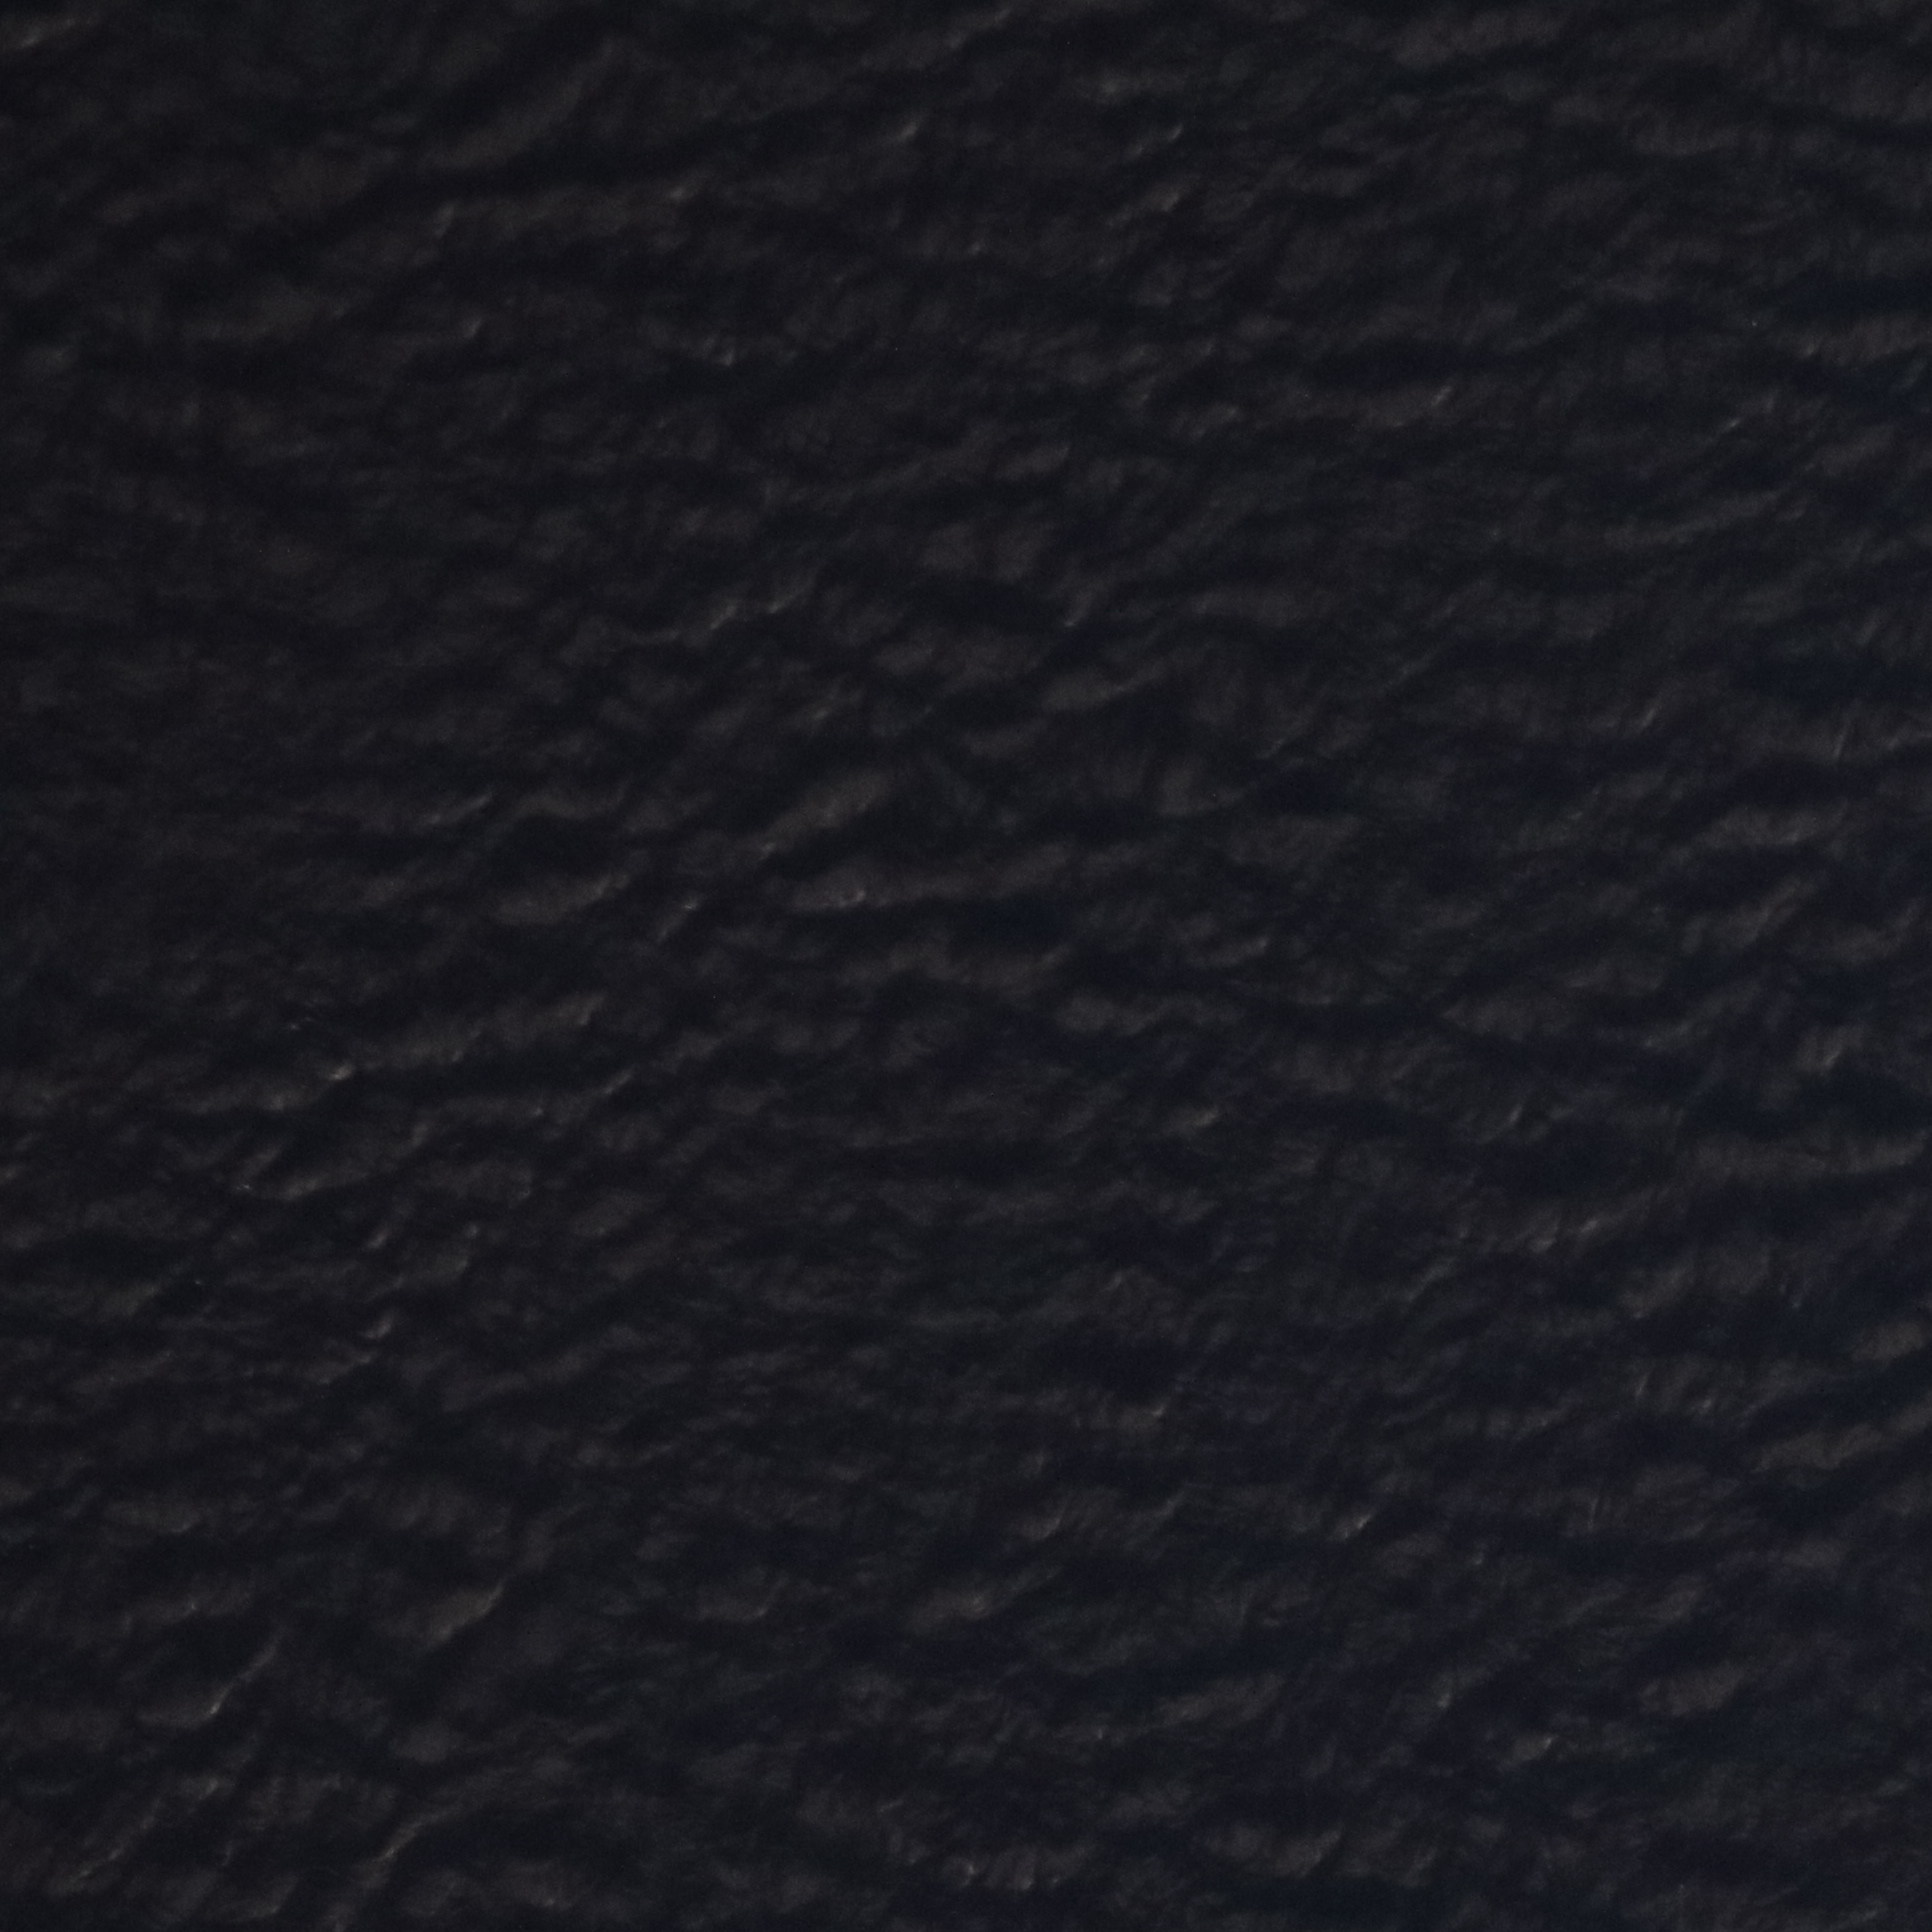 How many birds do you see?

0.